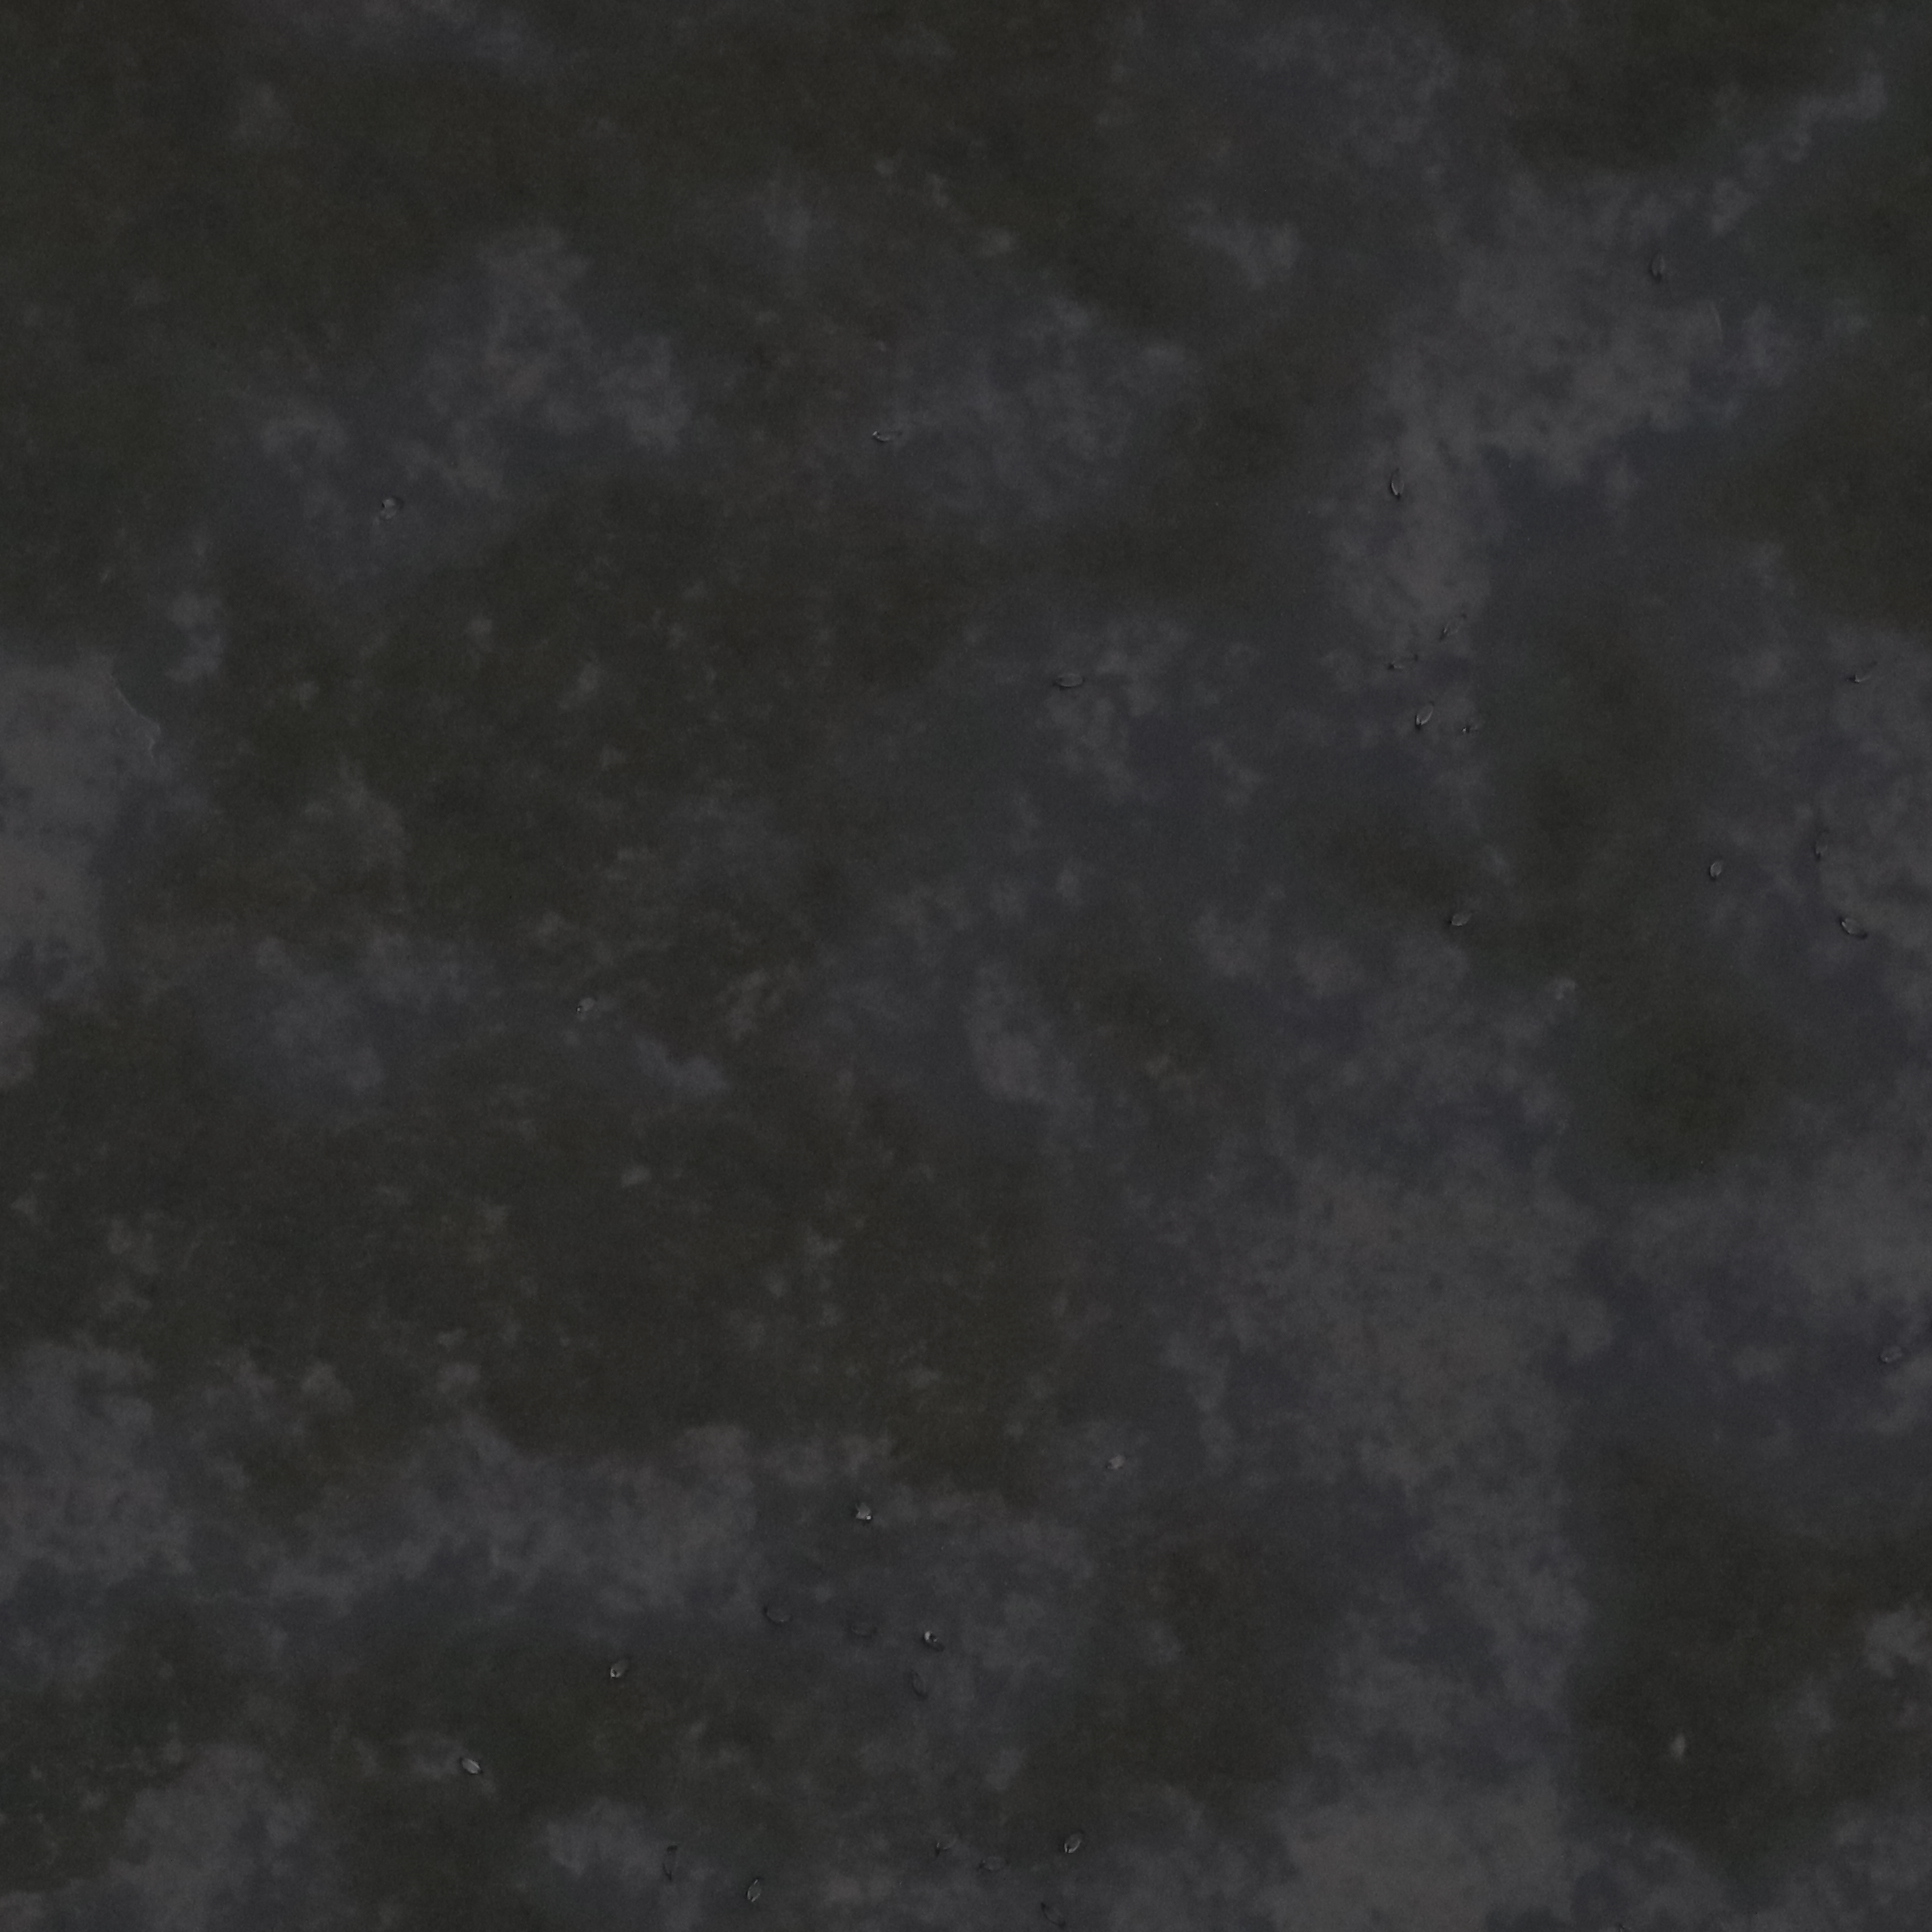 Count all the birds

30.